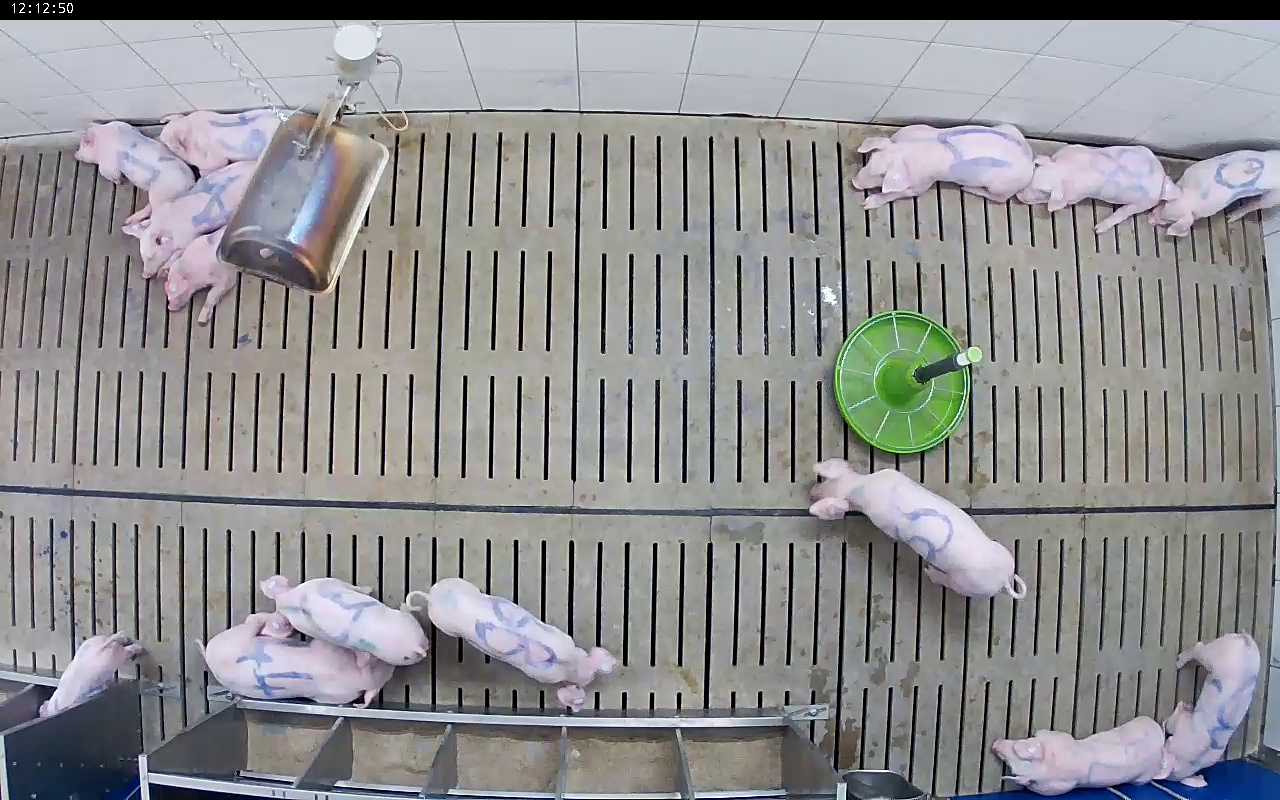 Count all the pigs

14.